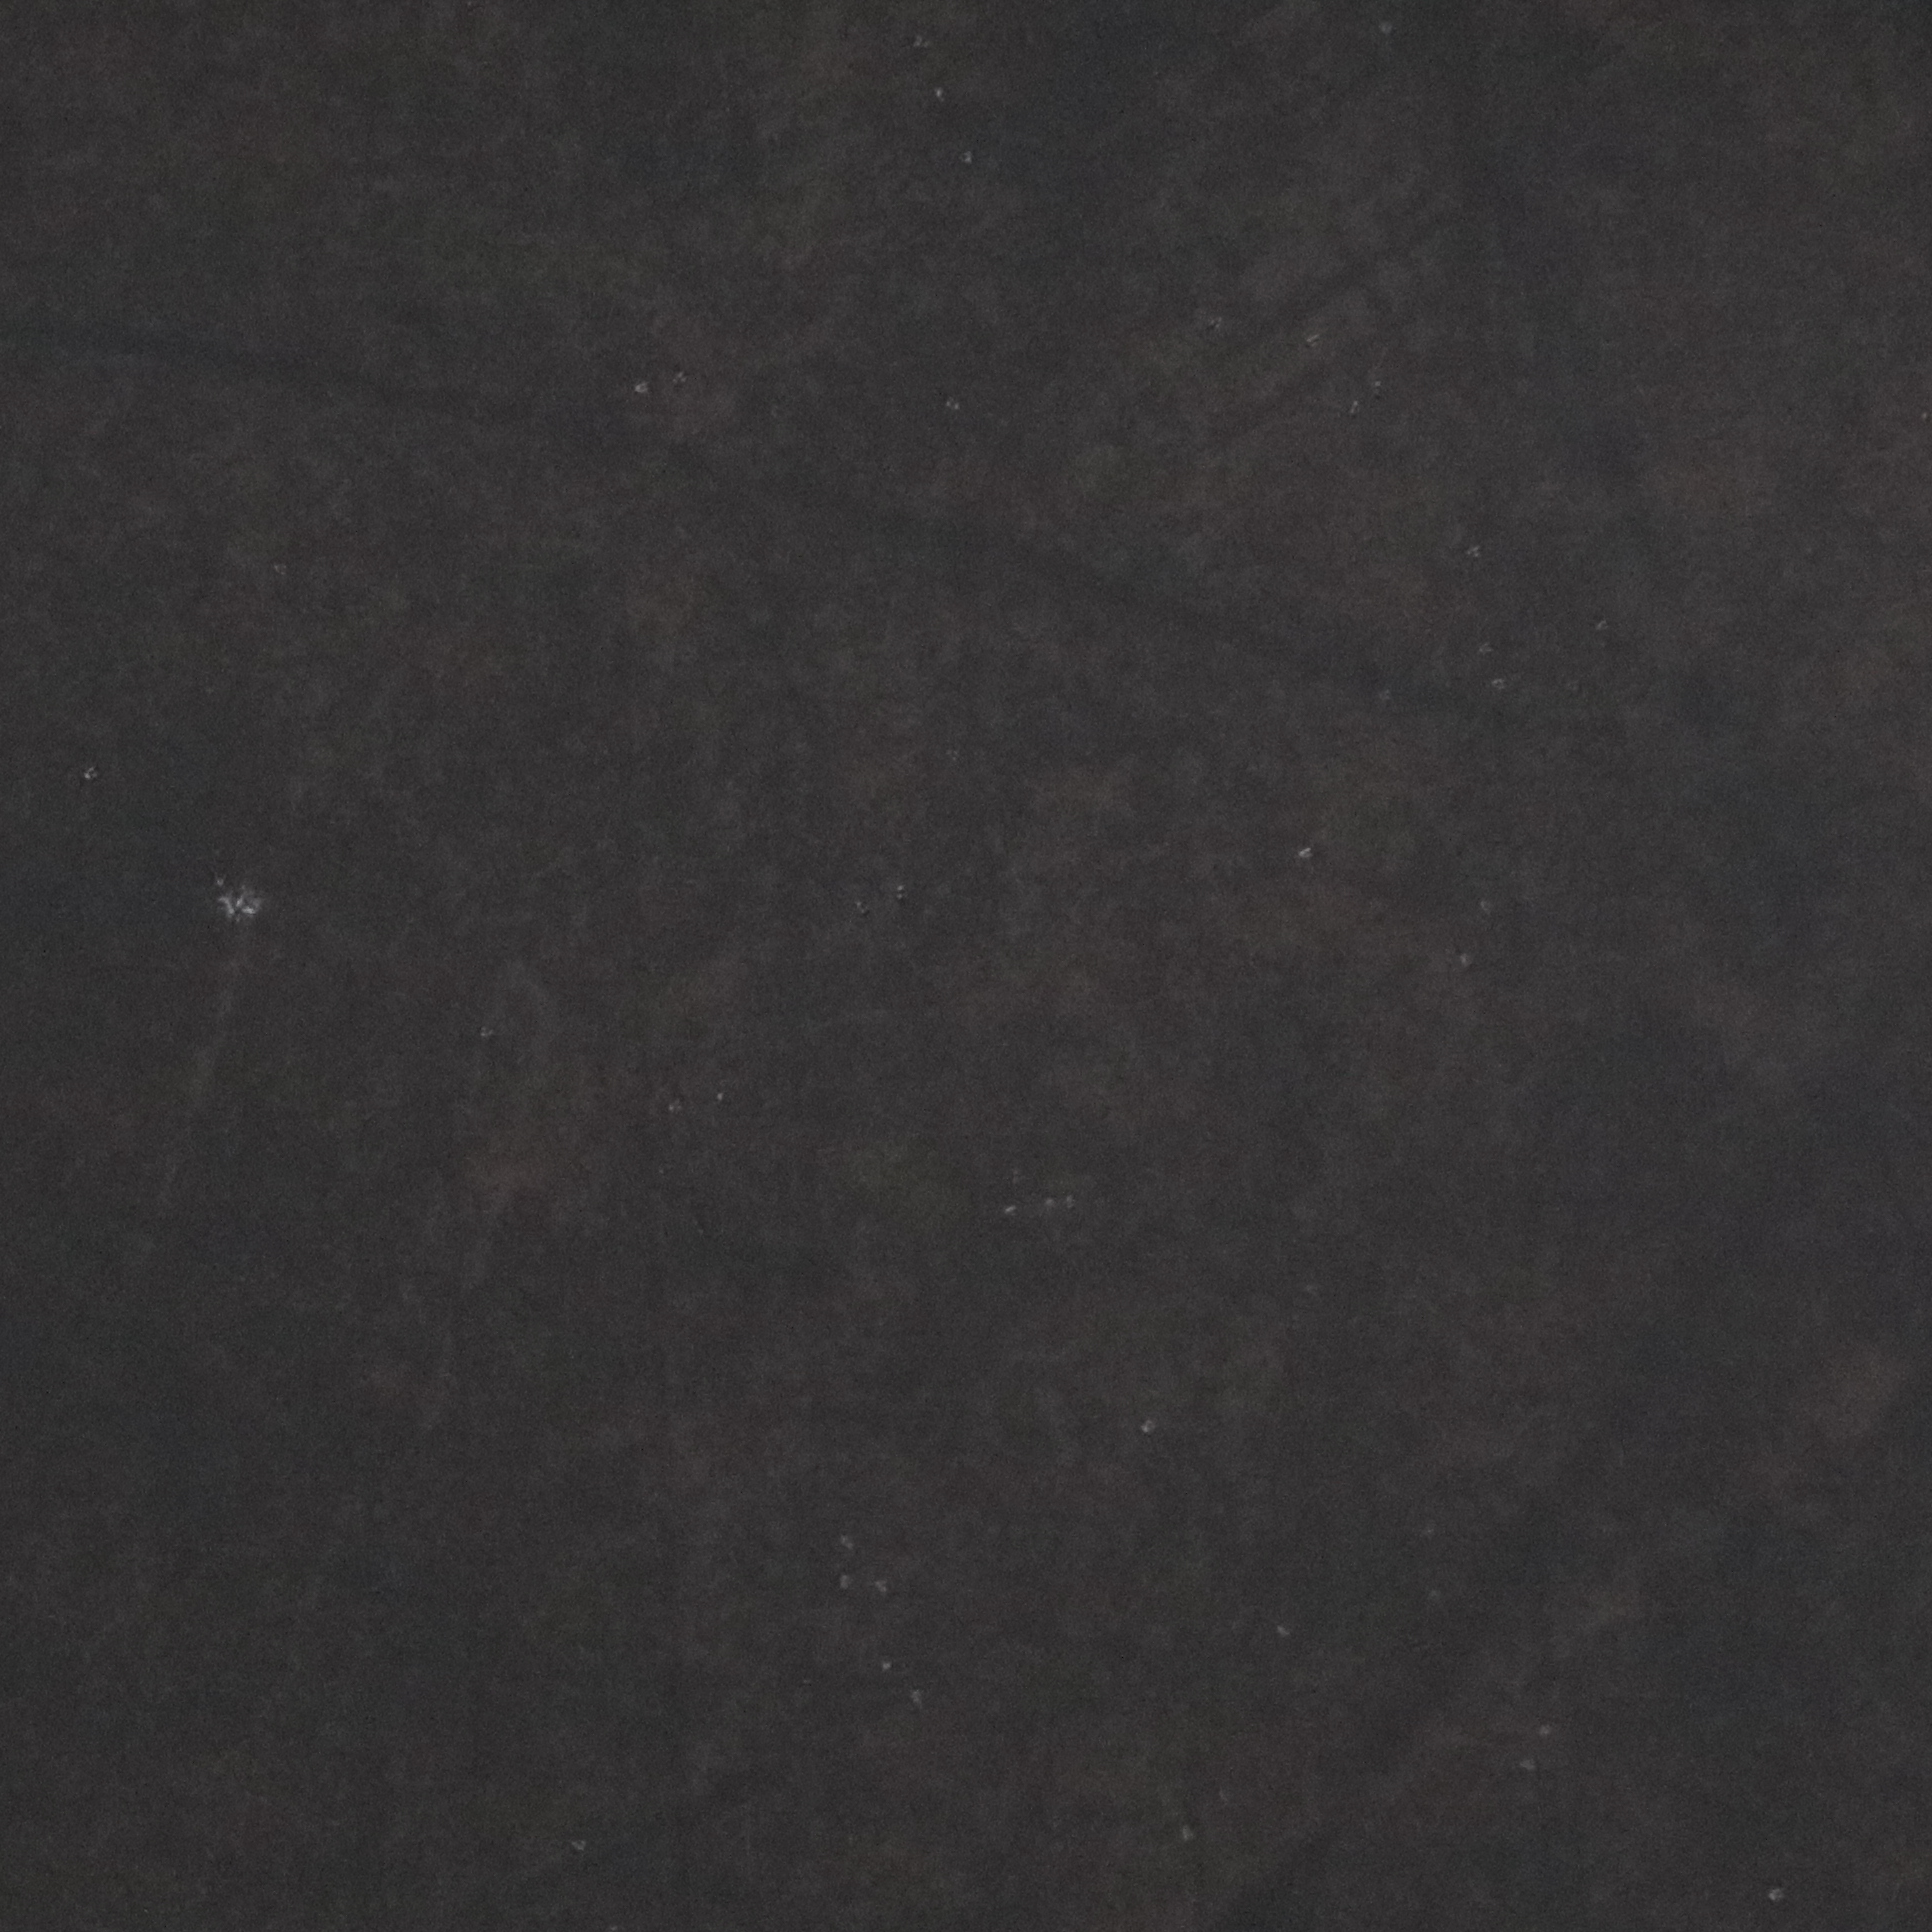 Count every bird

38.